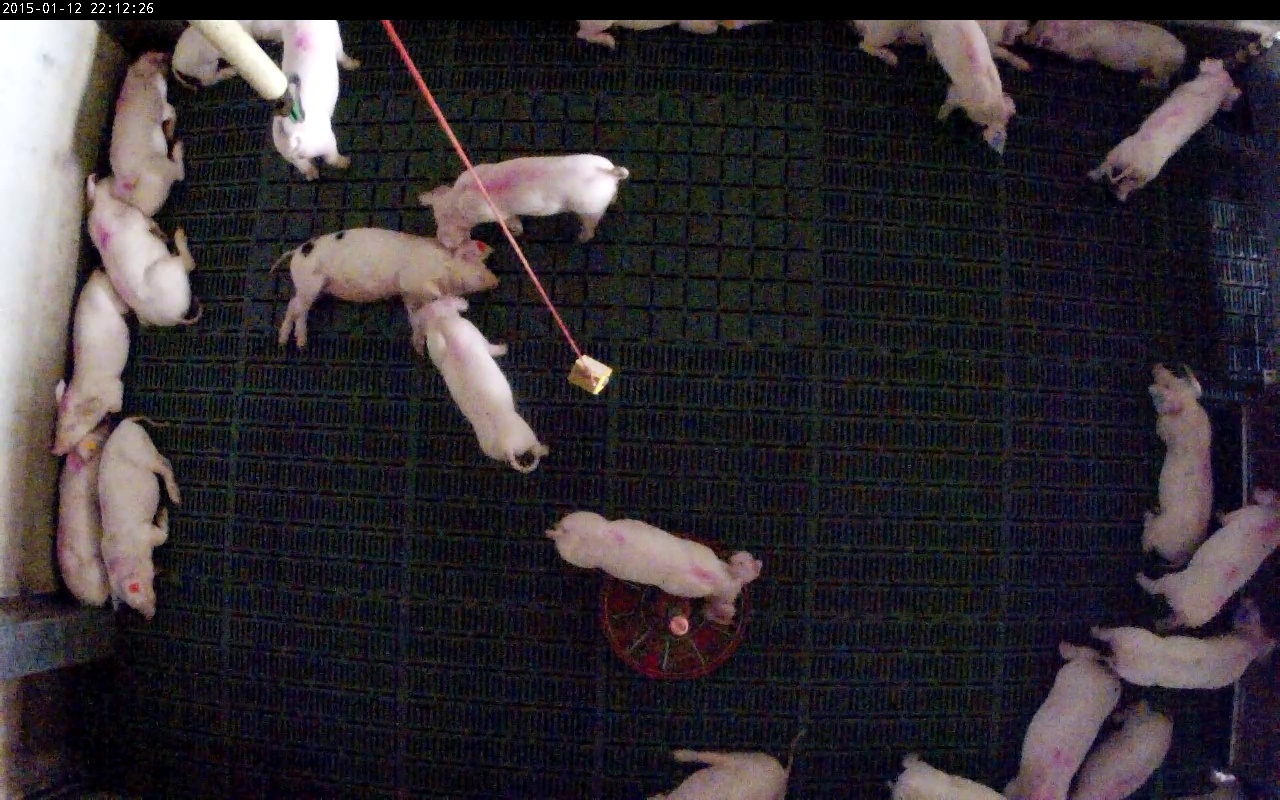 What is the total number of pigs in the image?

23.